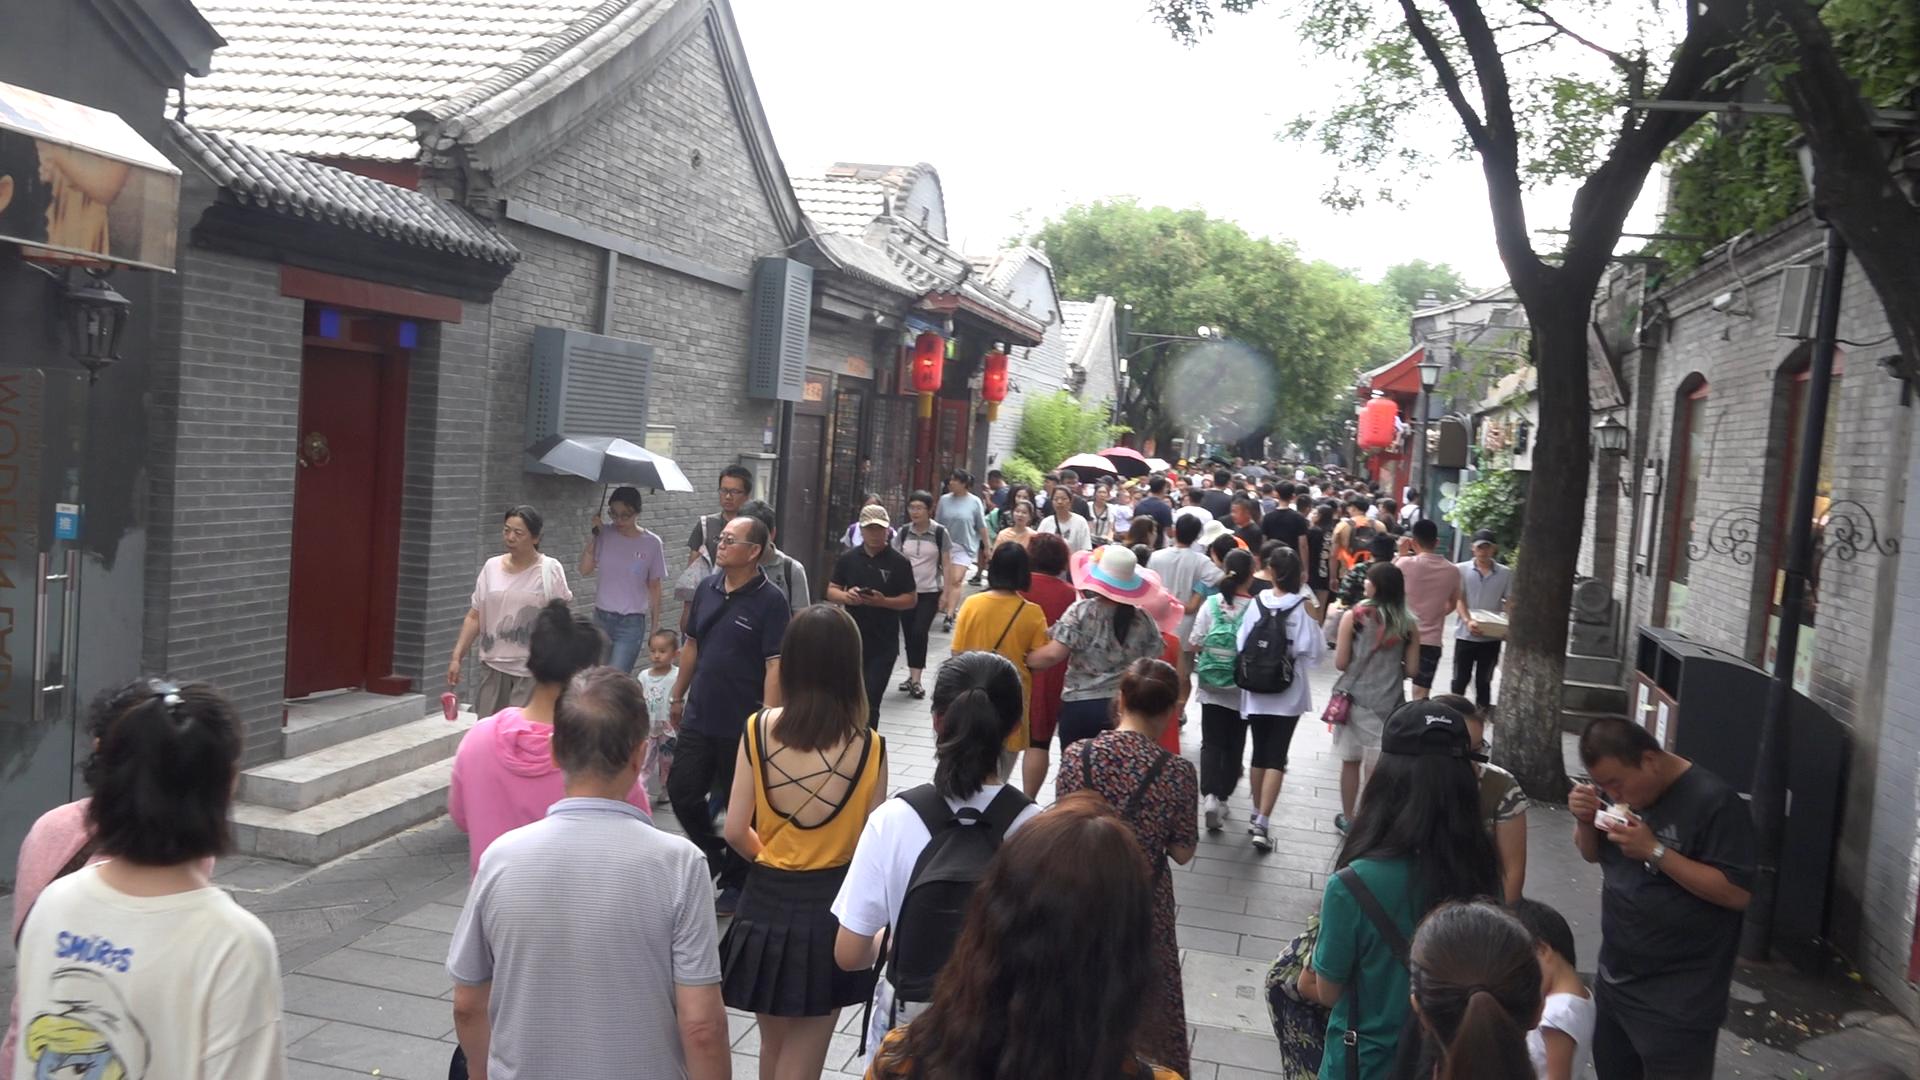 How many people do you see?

109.